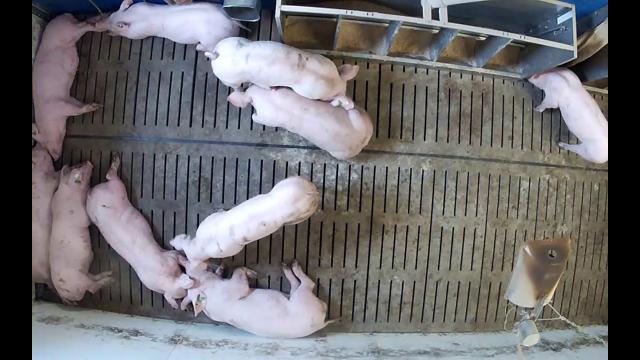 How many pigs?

10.